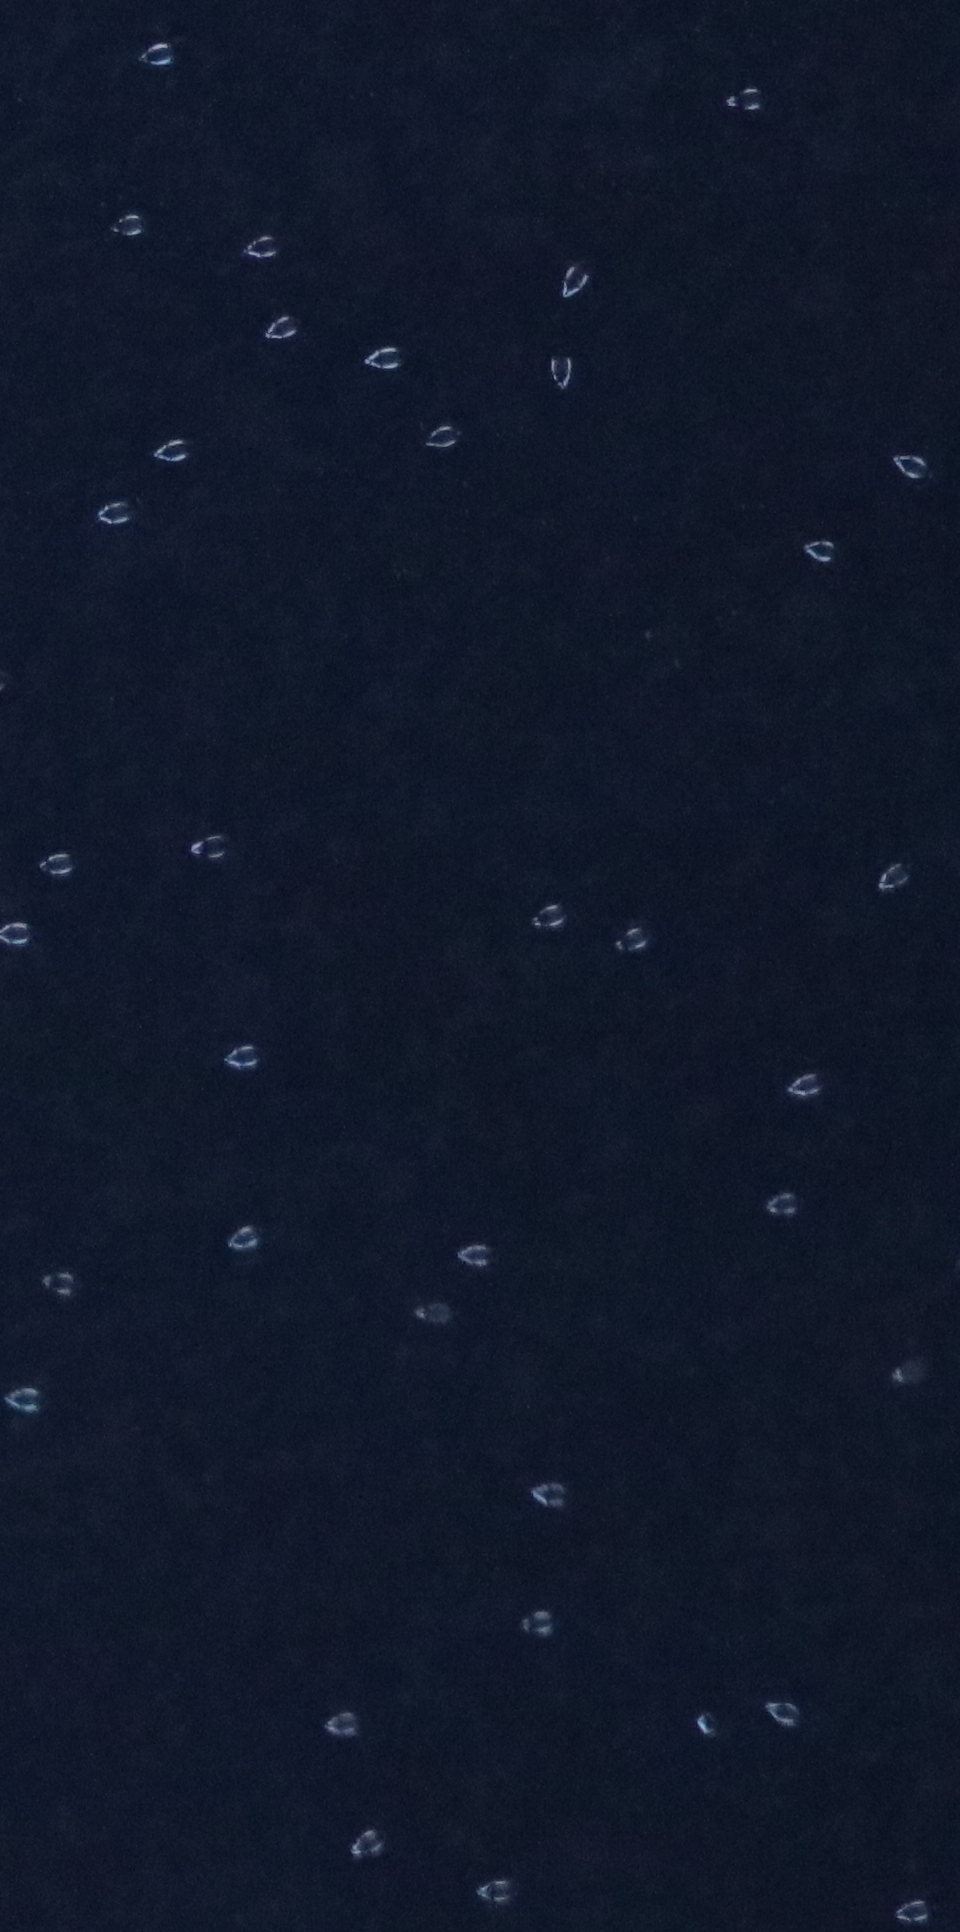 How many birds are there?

36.